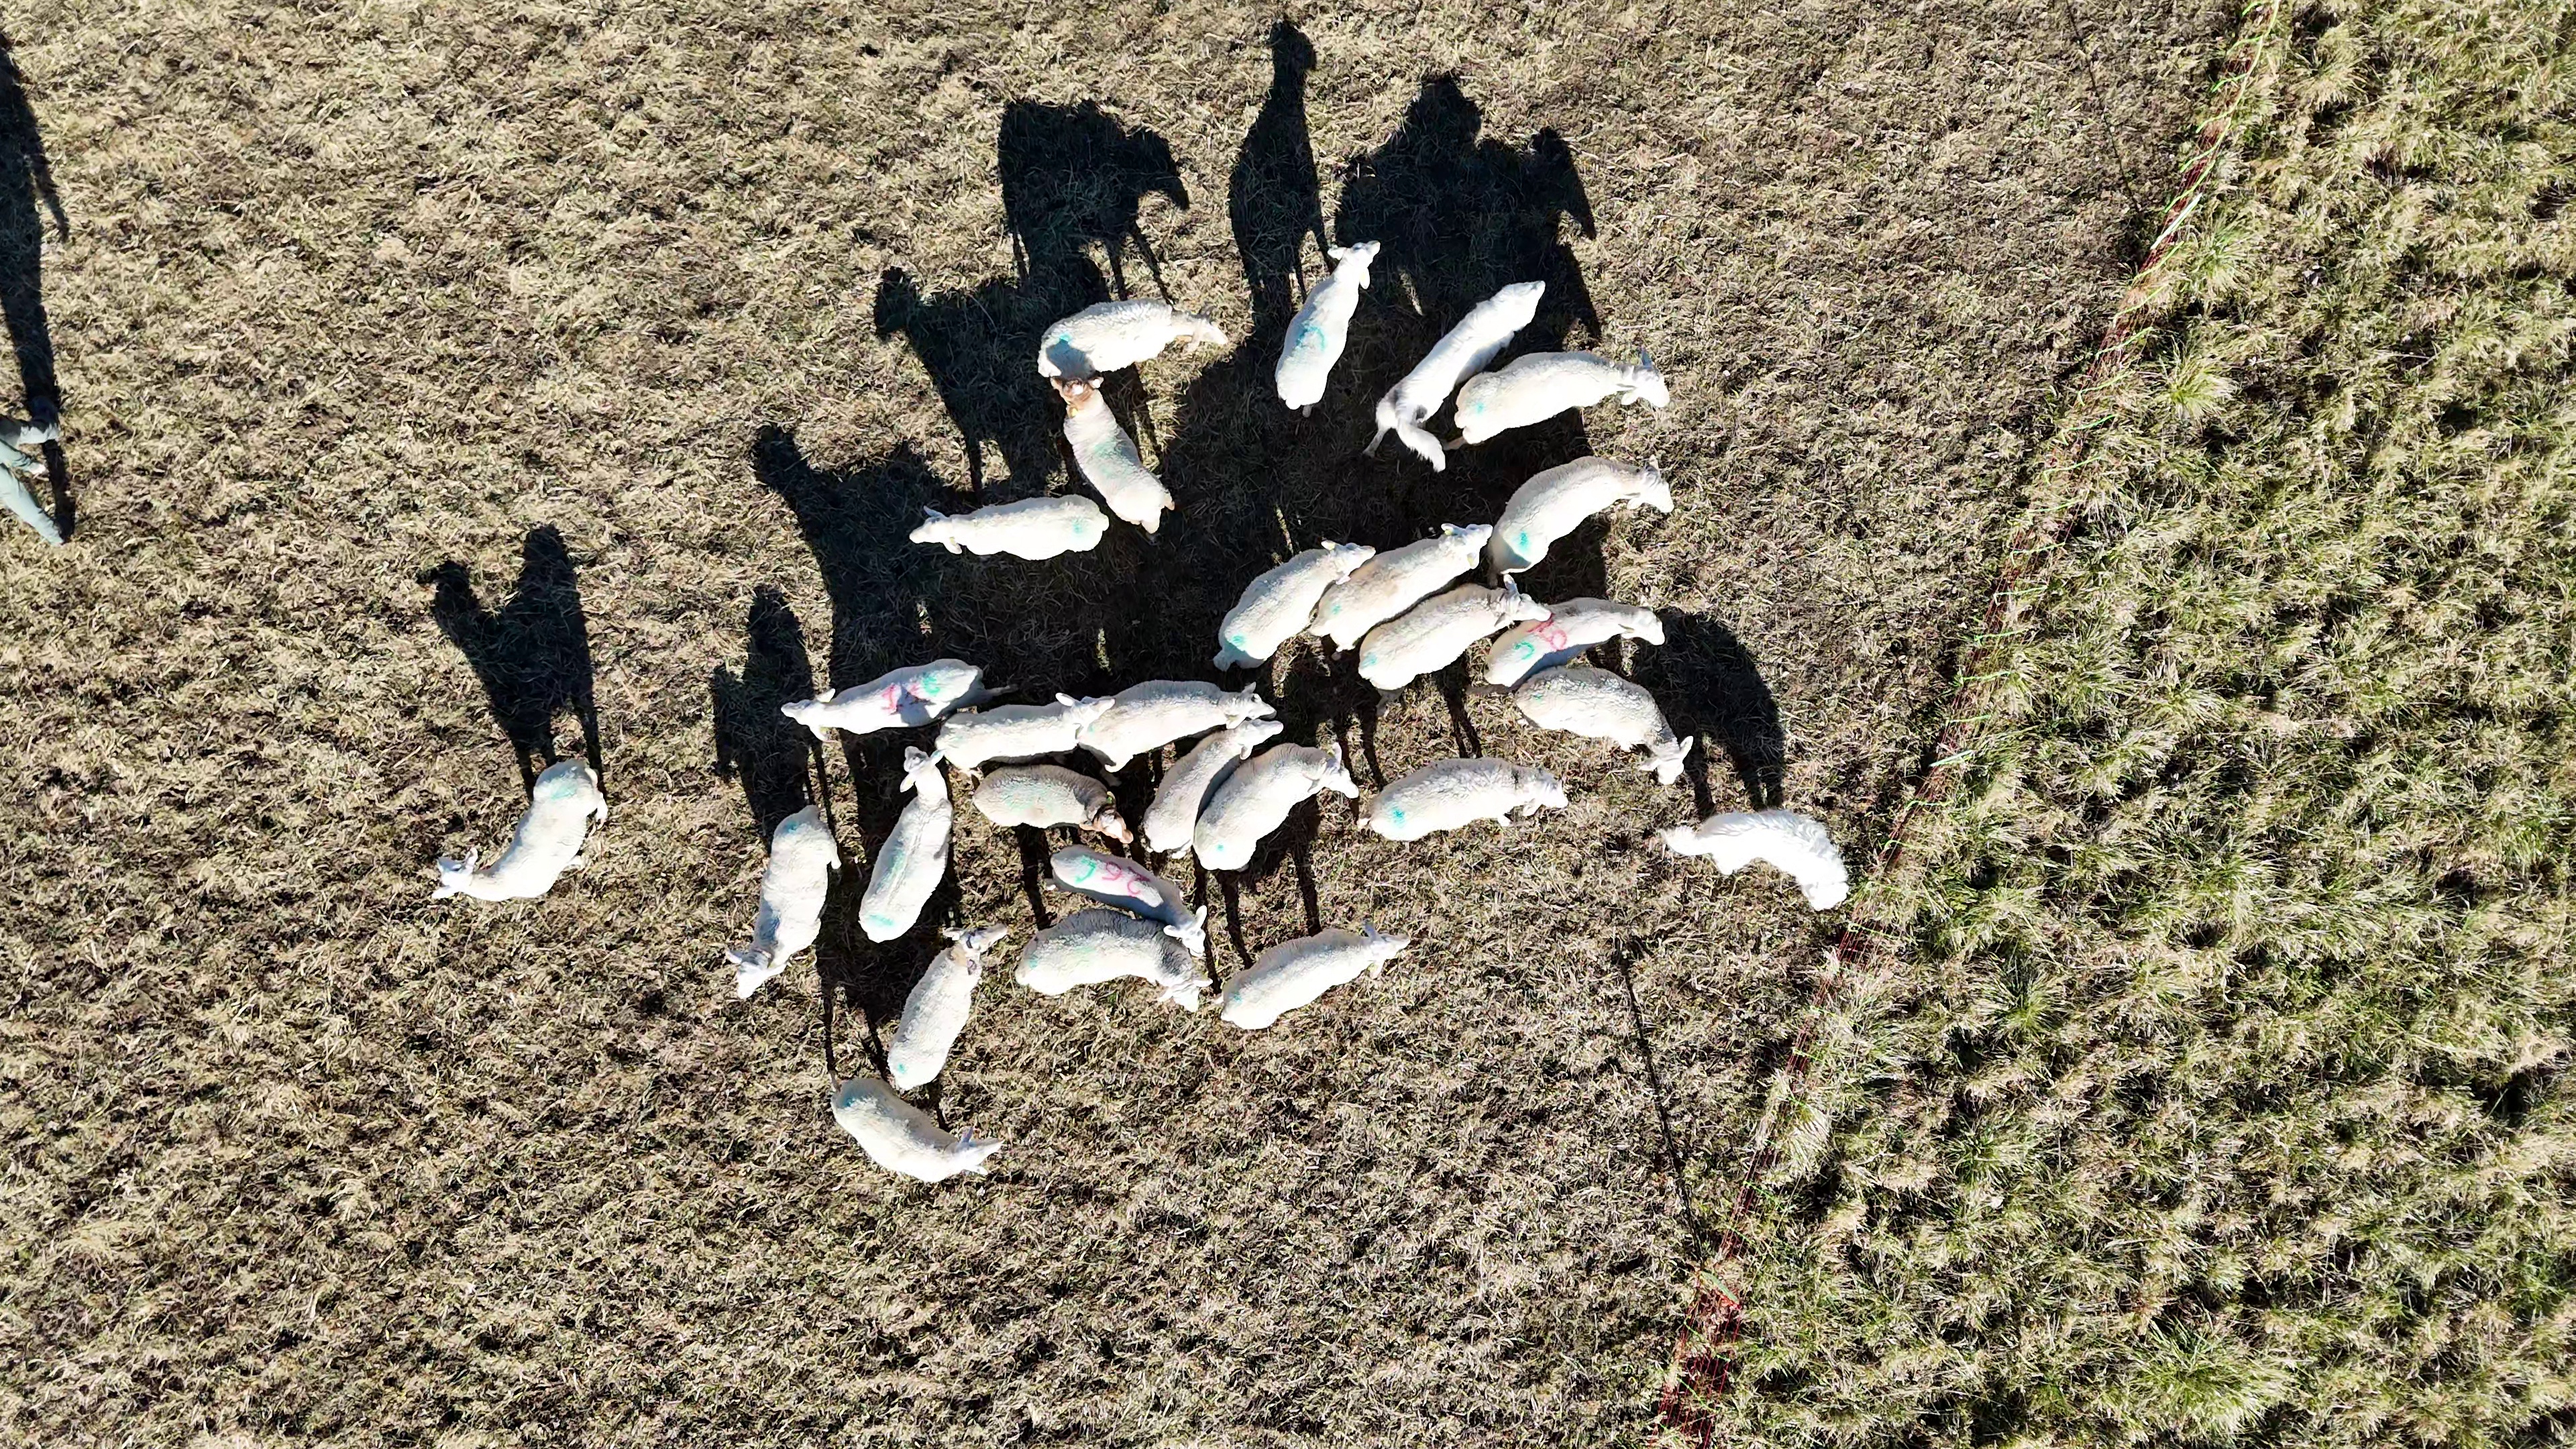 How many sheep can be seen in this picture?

26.